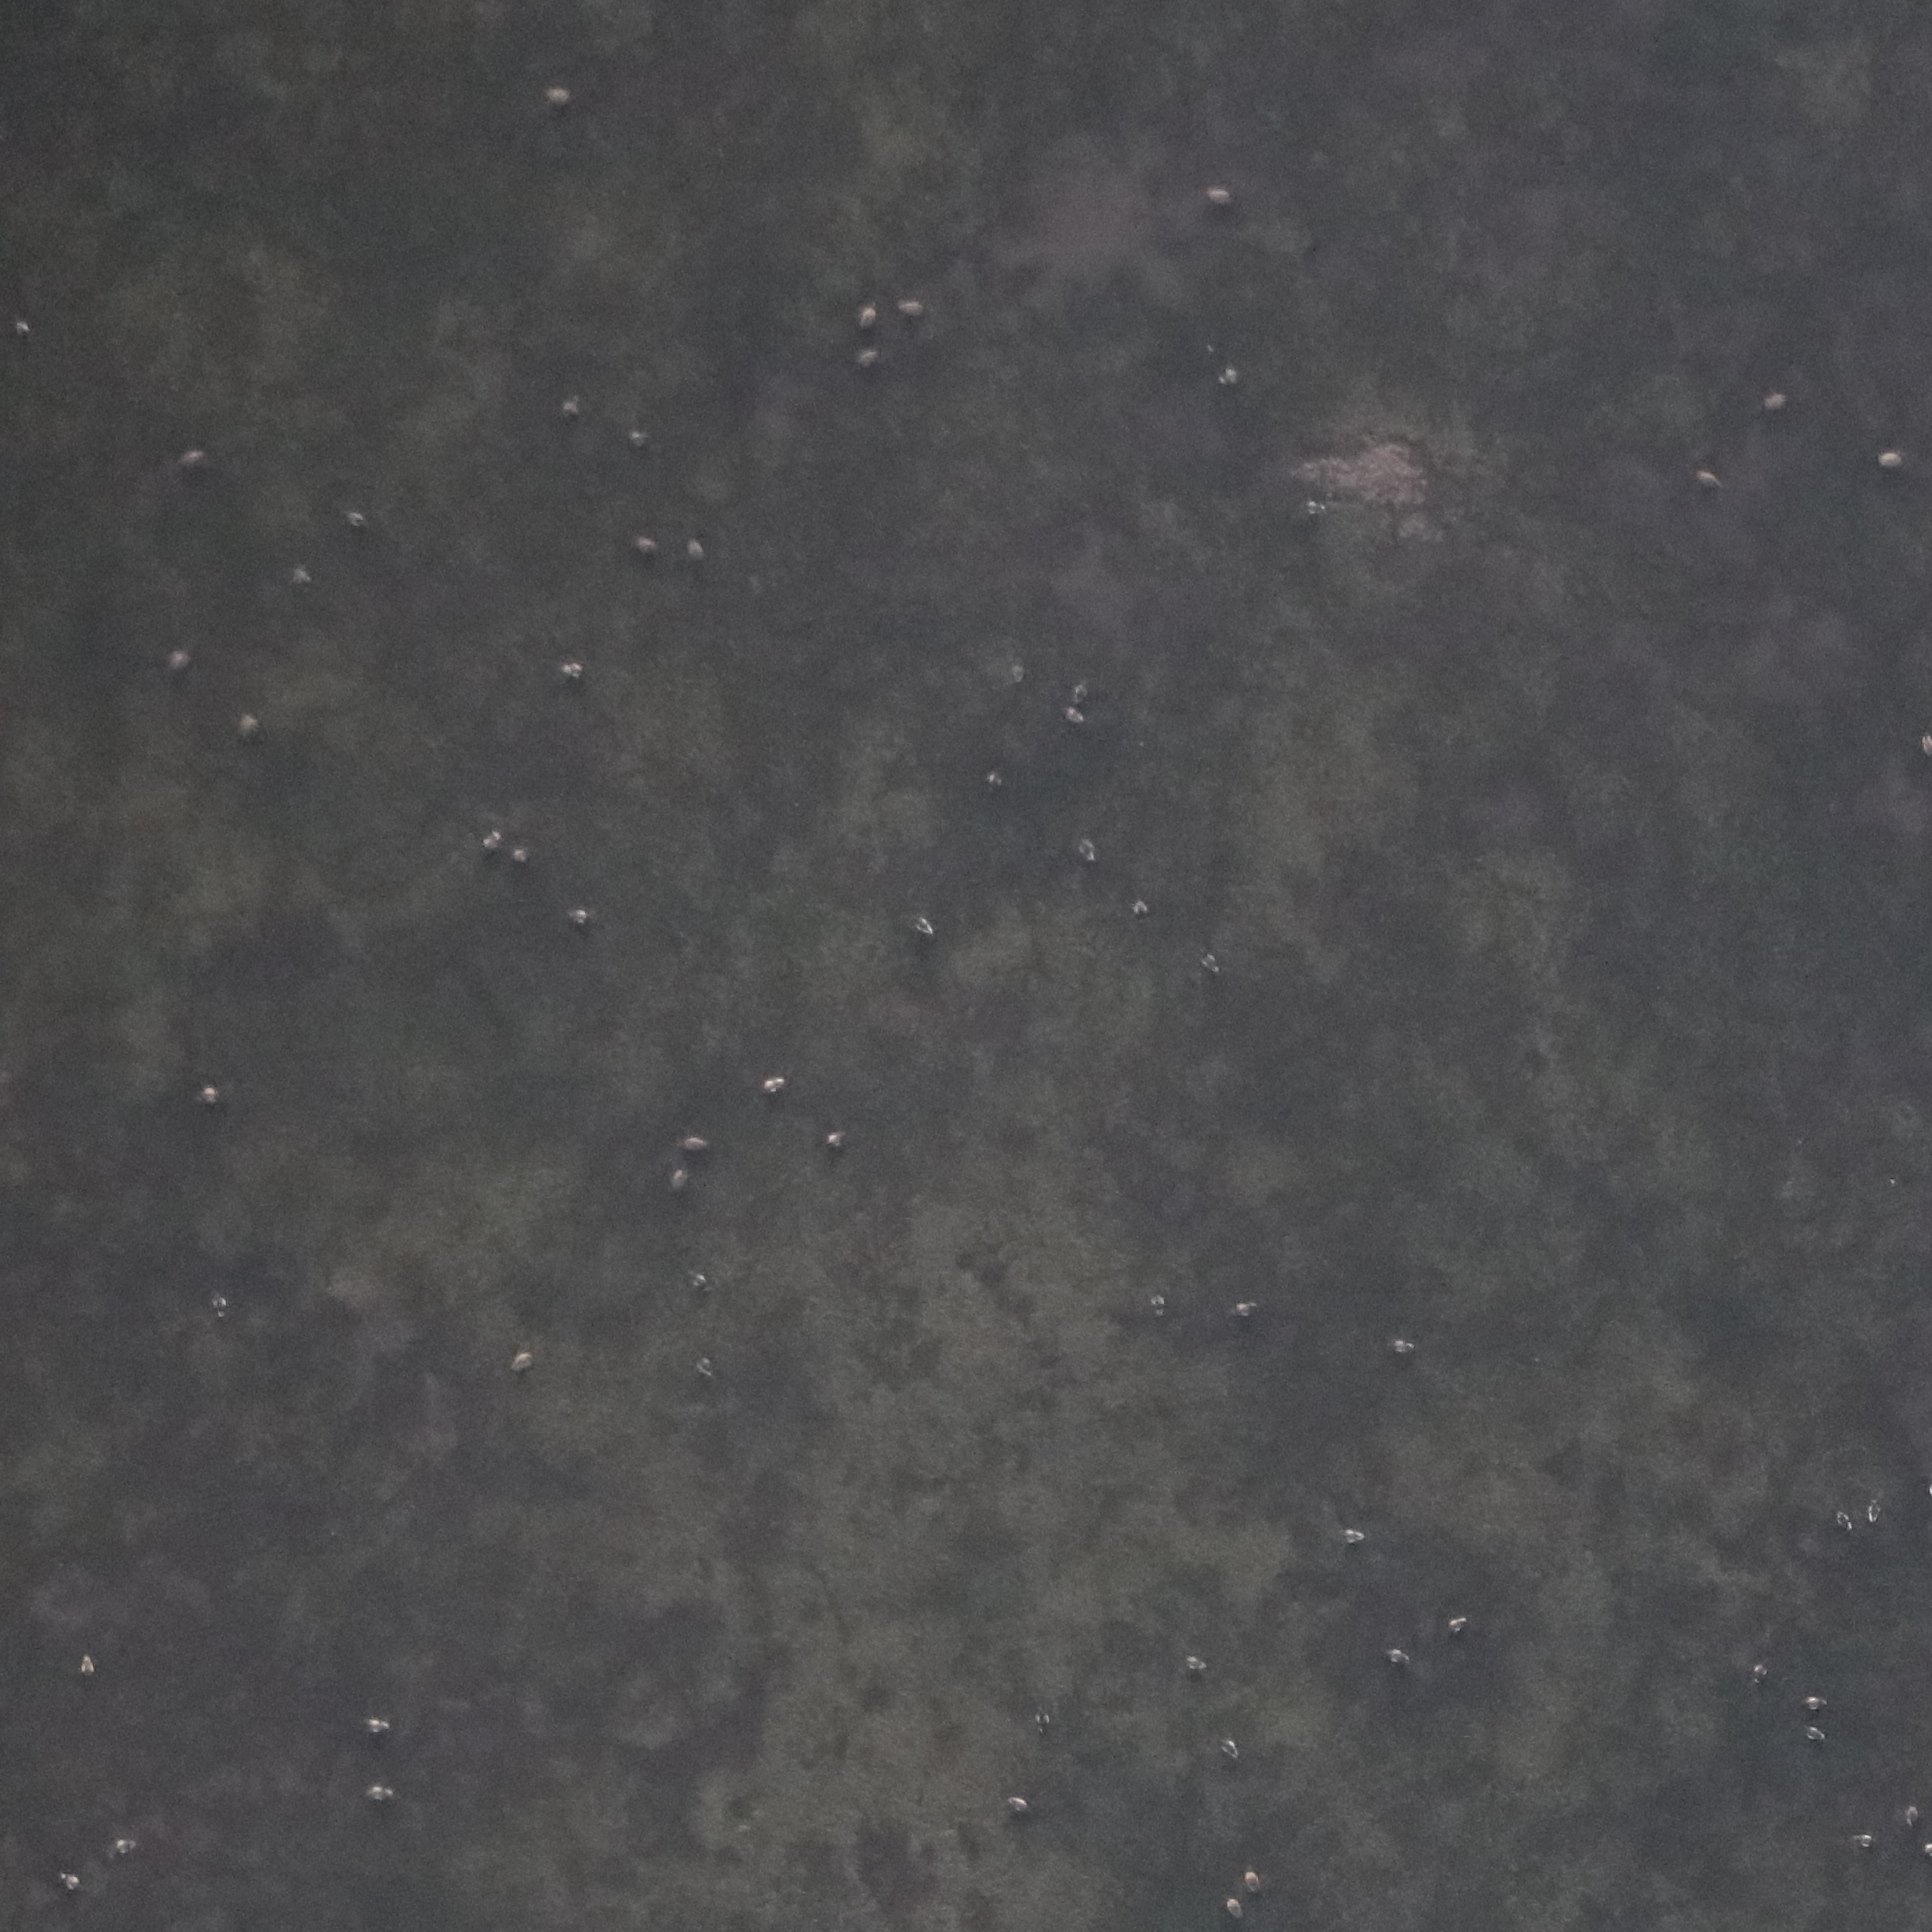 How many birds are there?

65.